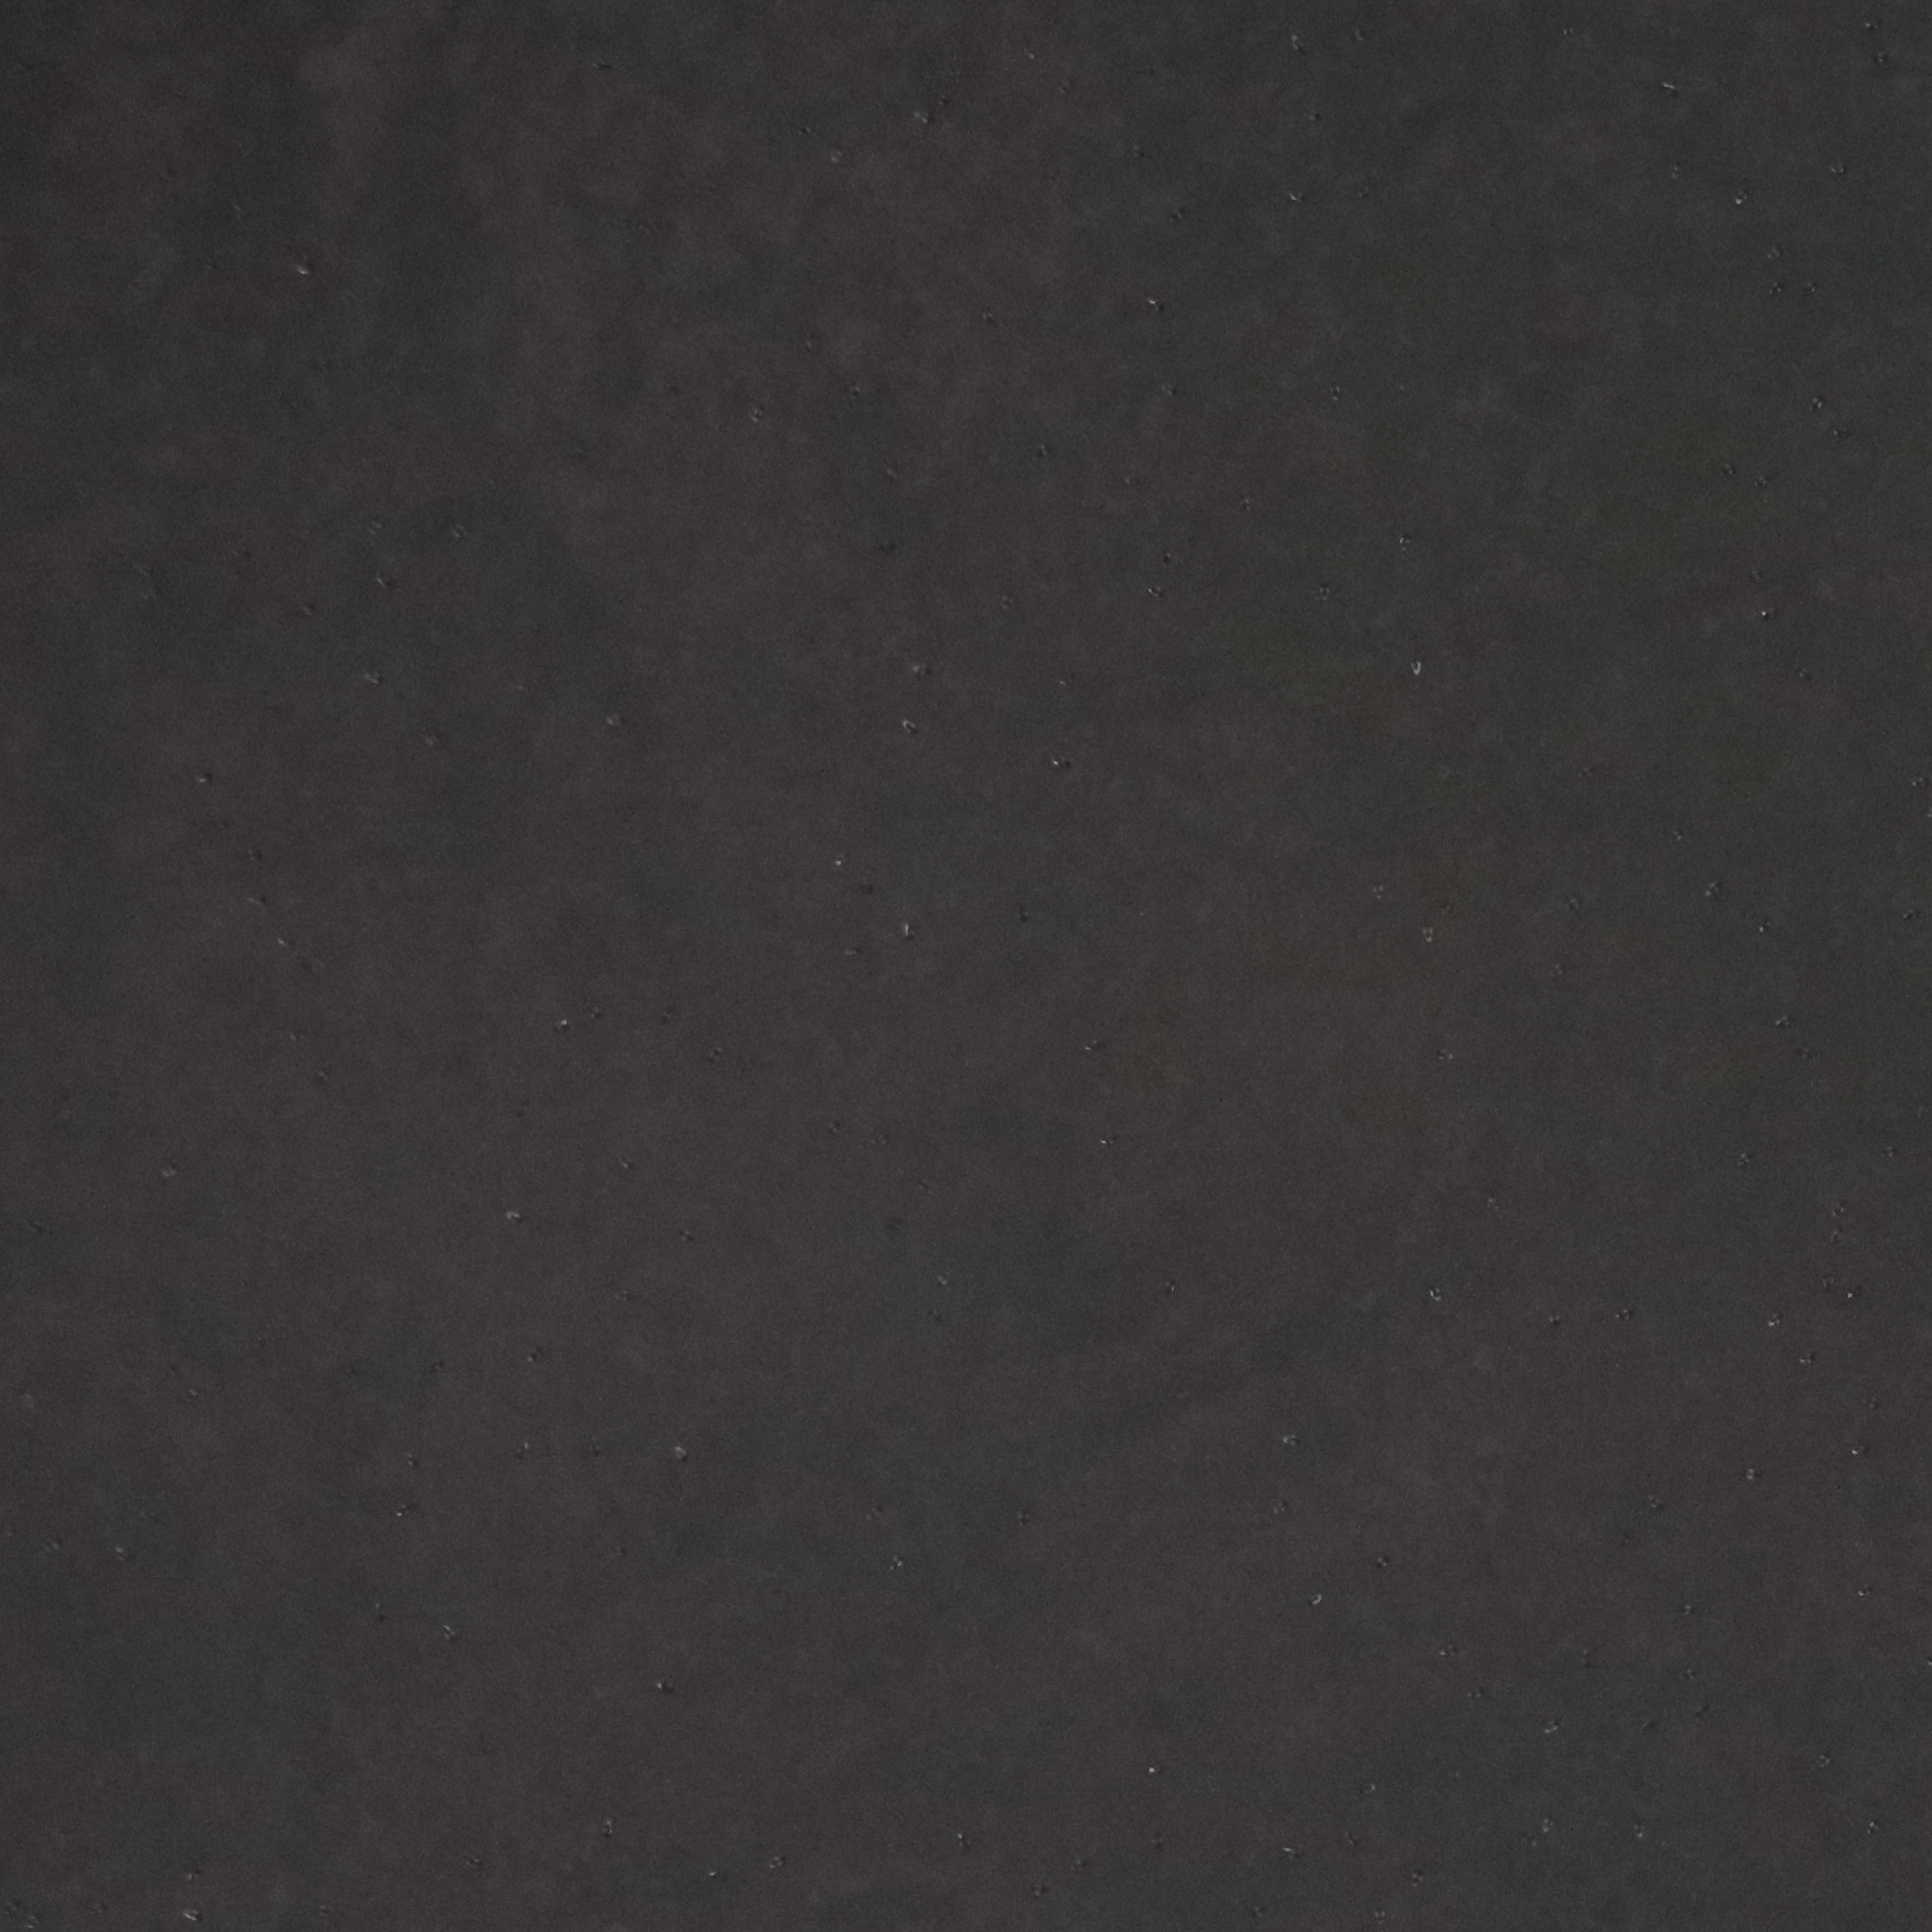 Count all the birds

190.